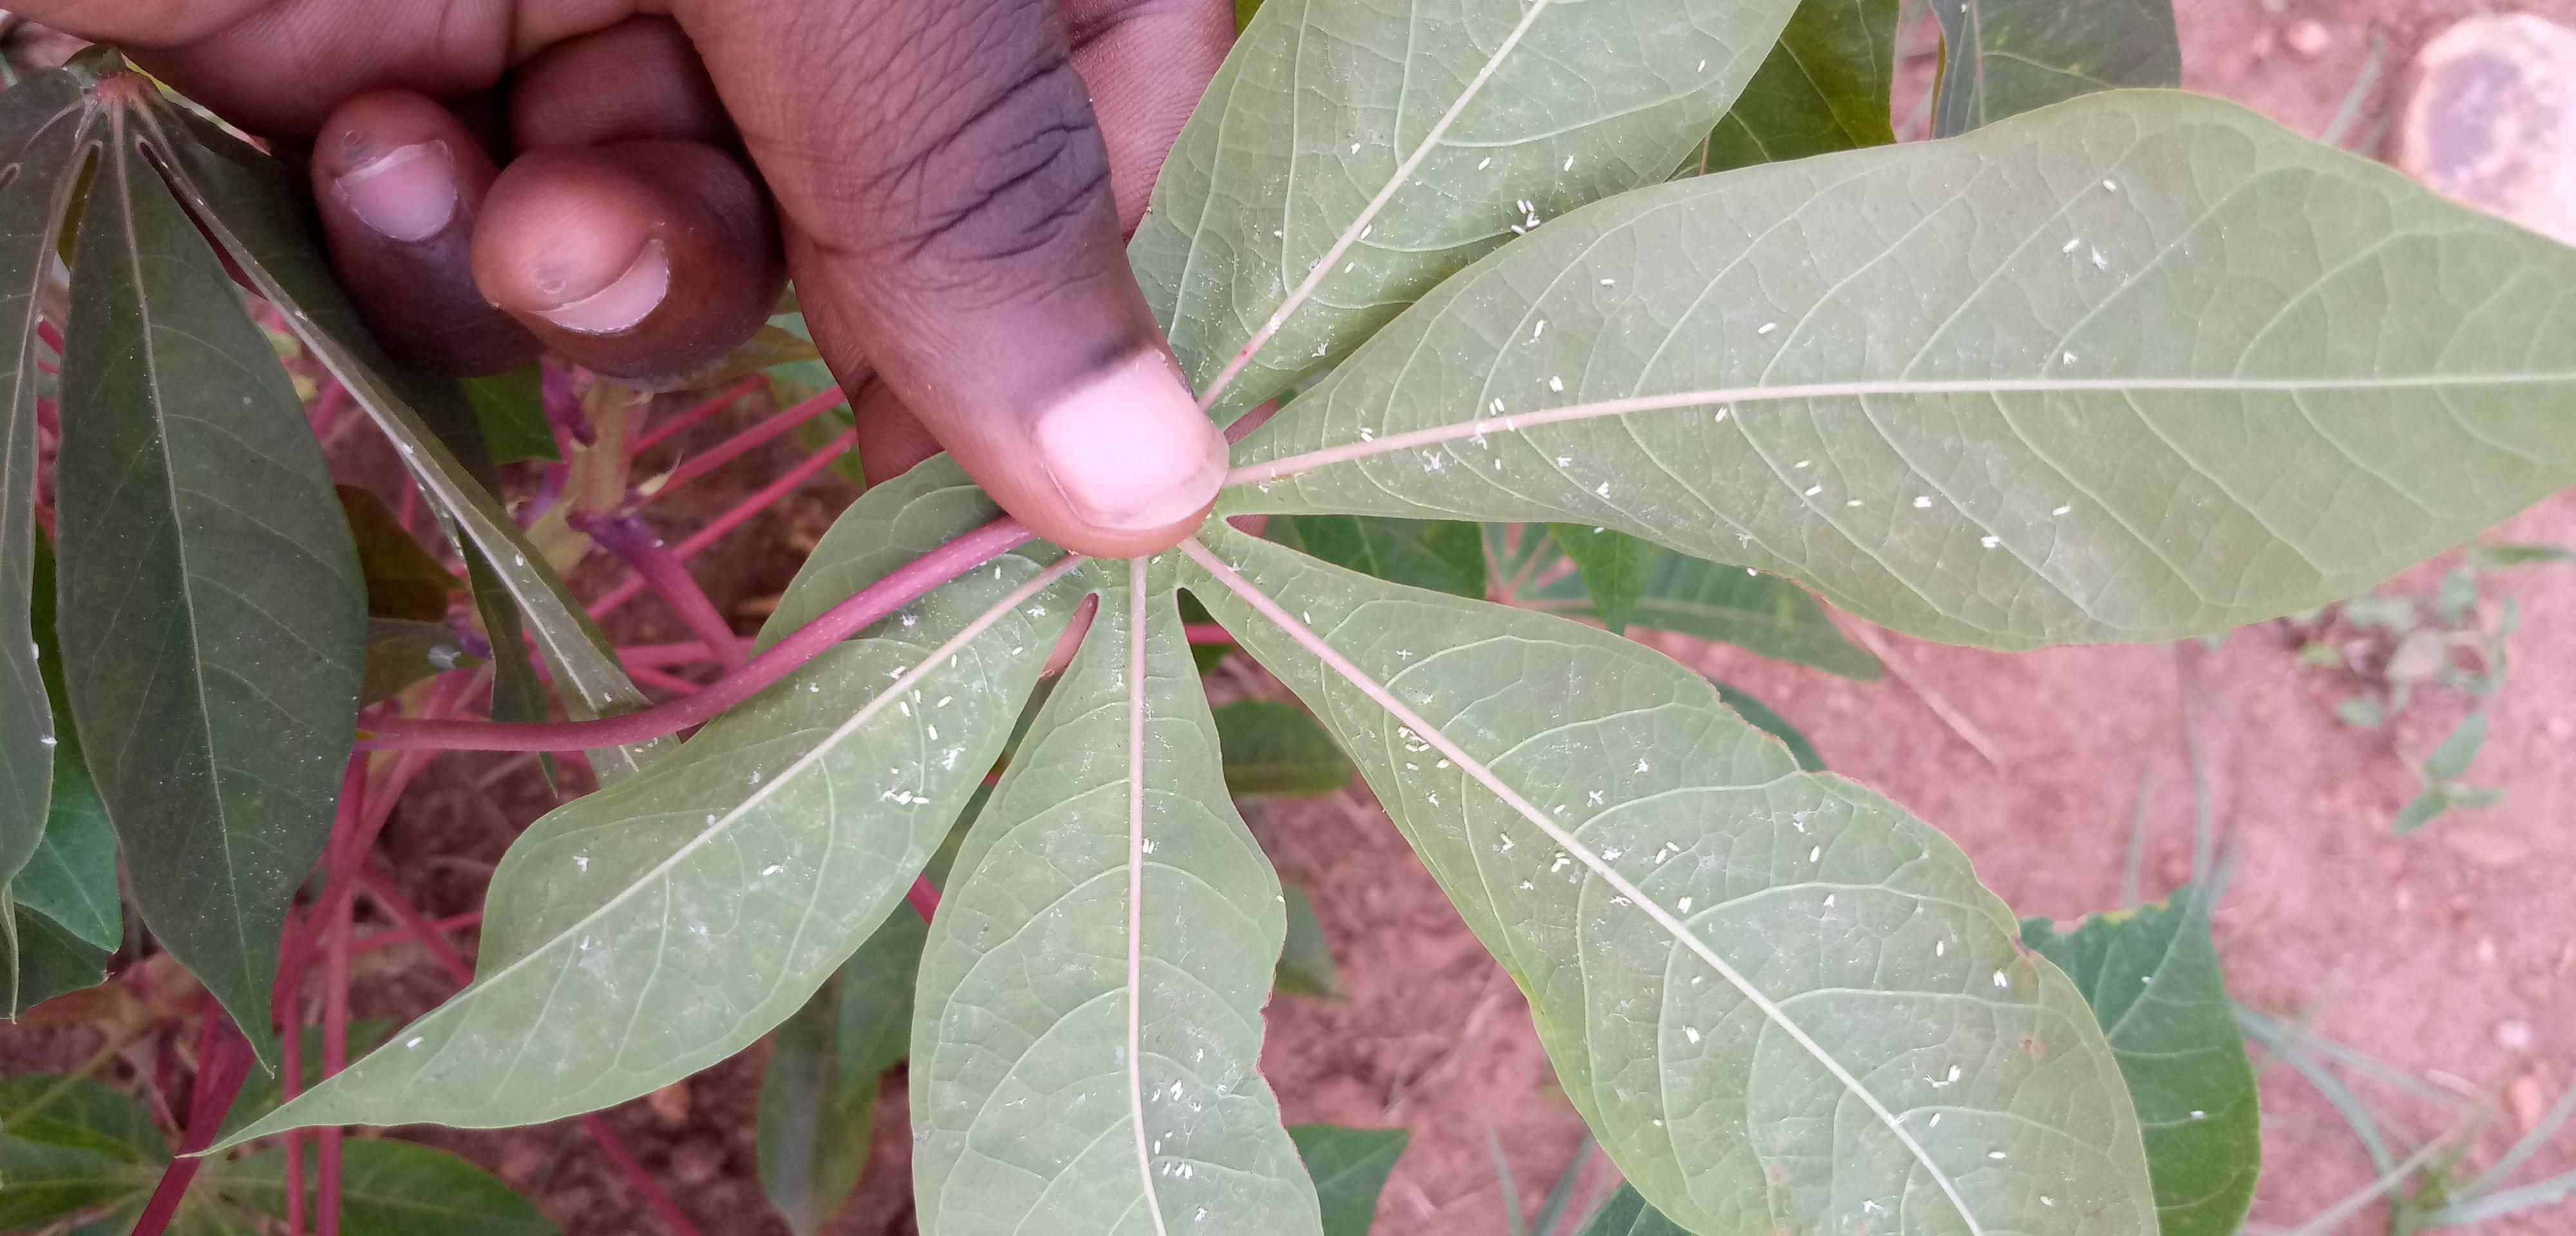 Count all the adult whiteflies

118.